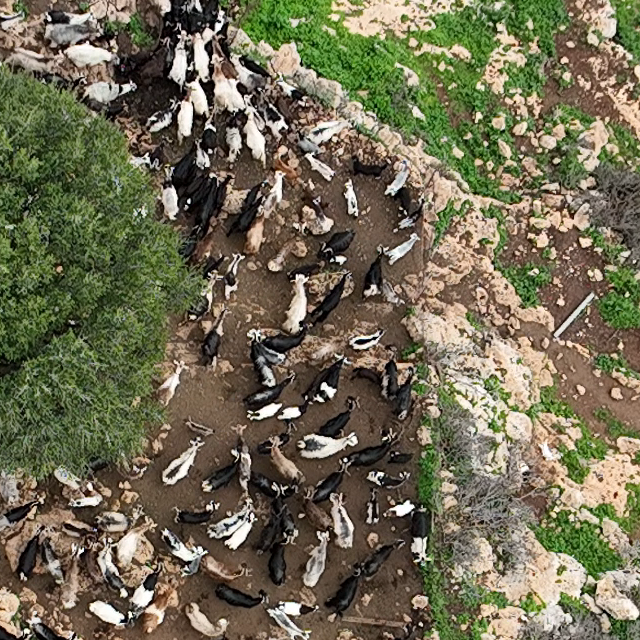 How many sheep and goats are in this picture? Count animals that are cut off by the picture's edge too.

130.